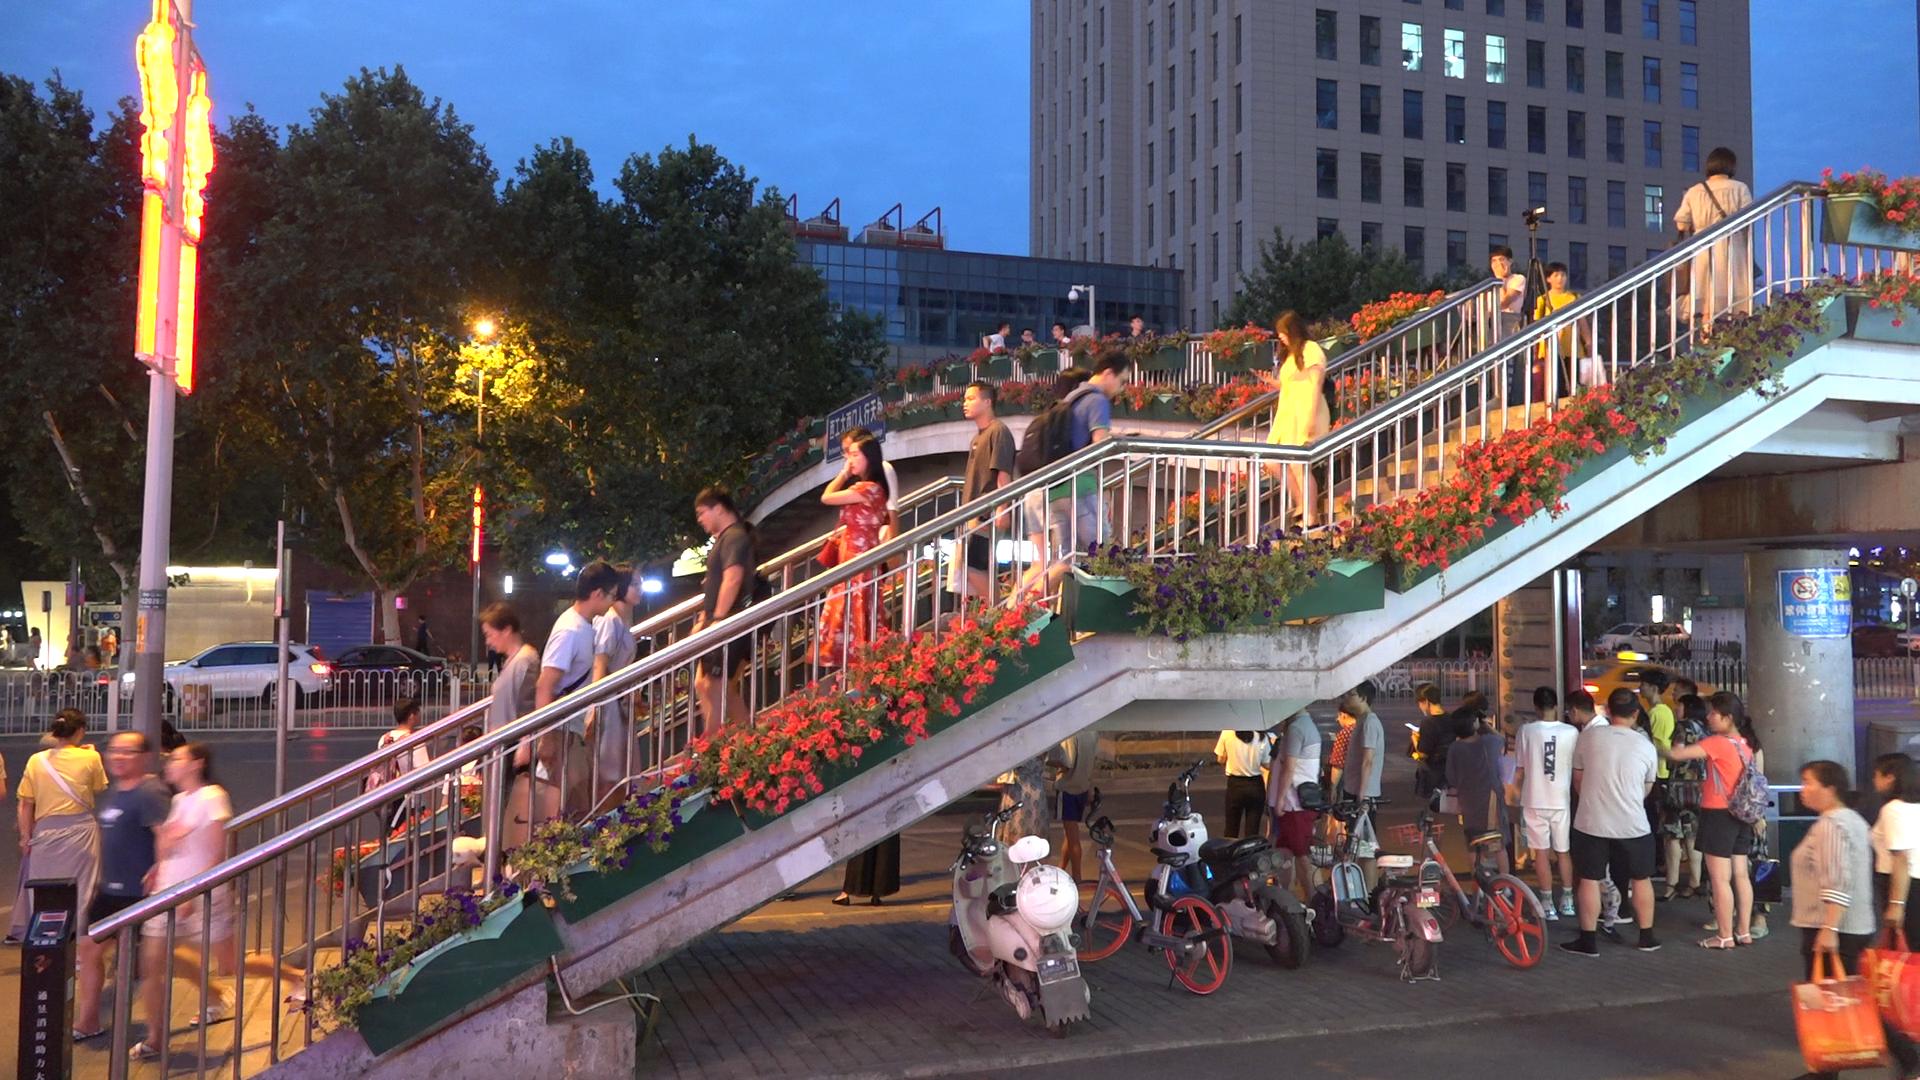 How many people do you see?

48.